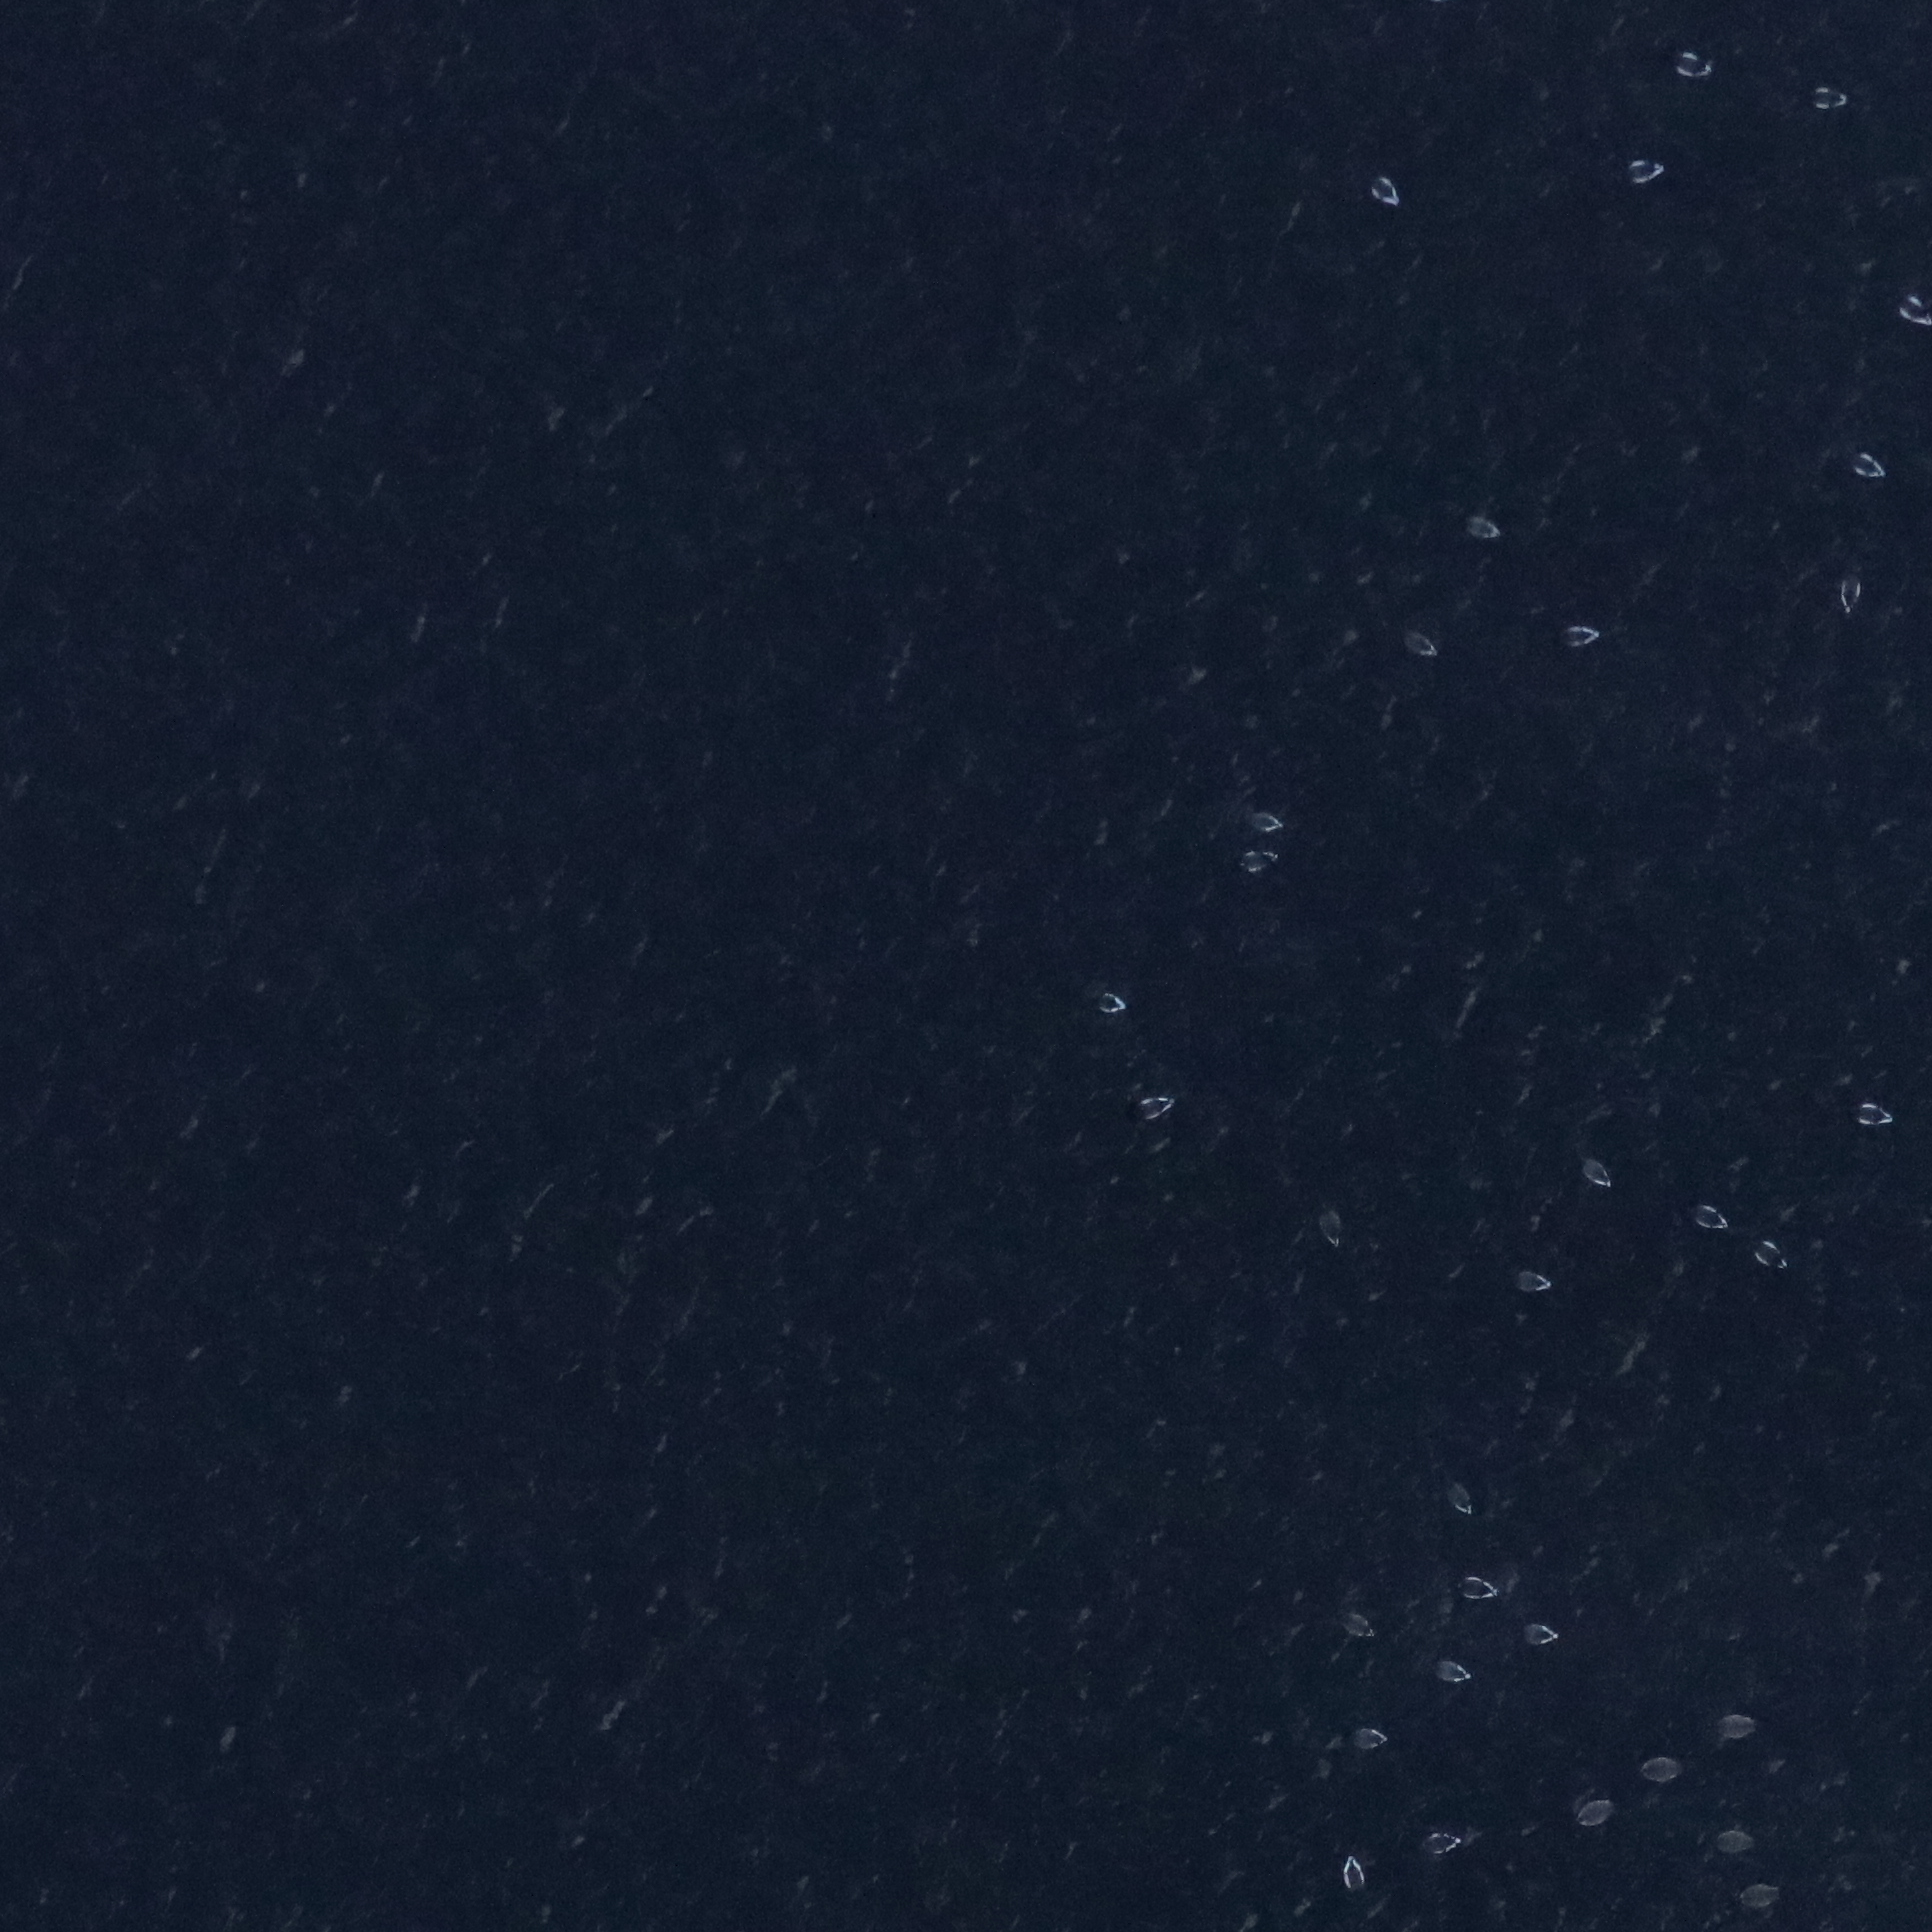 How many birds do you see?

33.